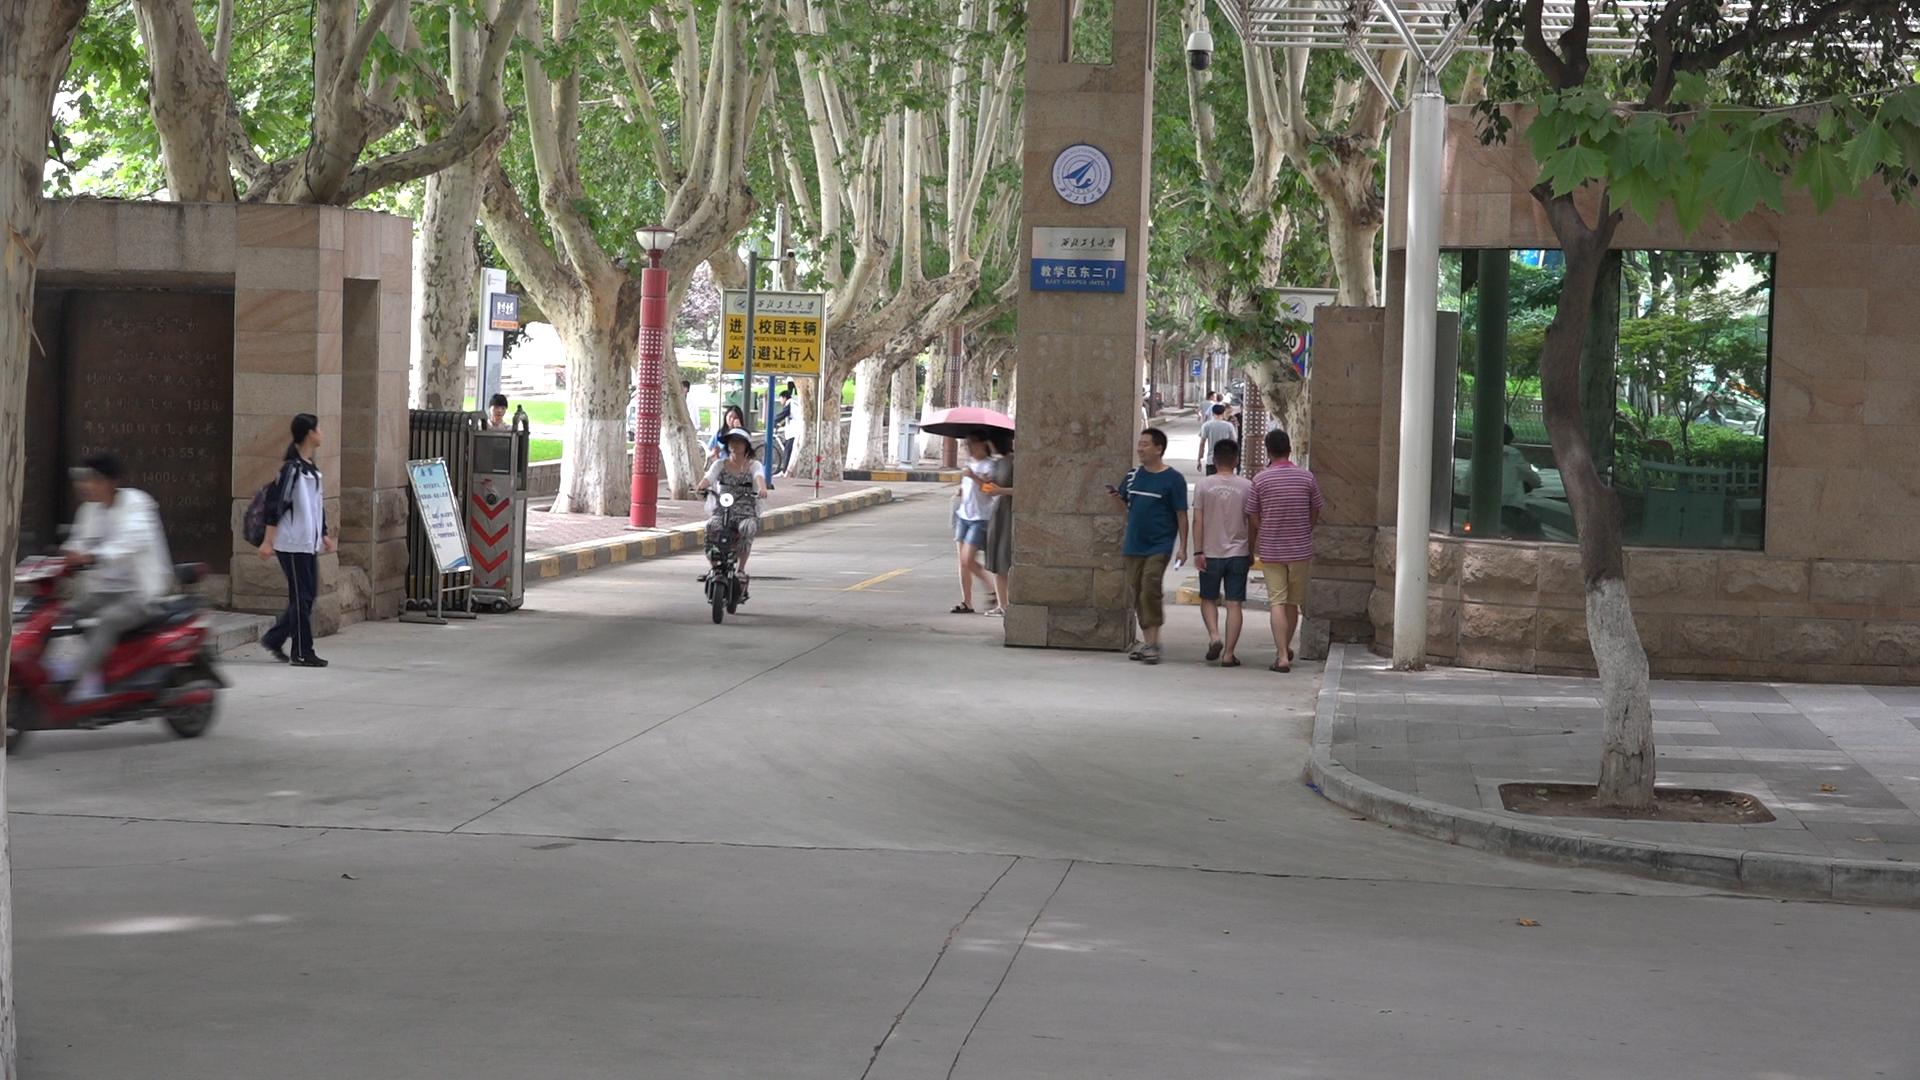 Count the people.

18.